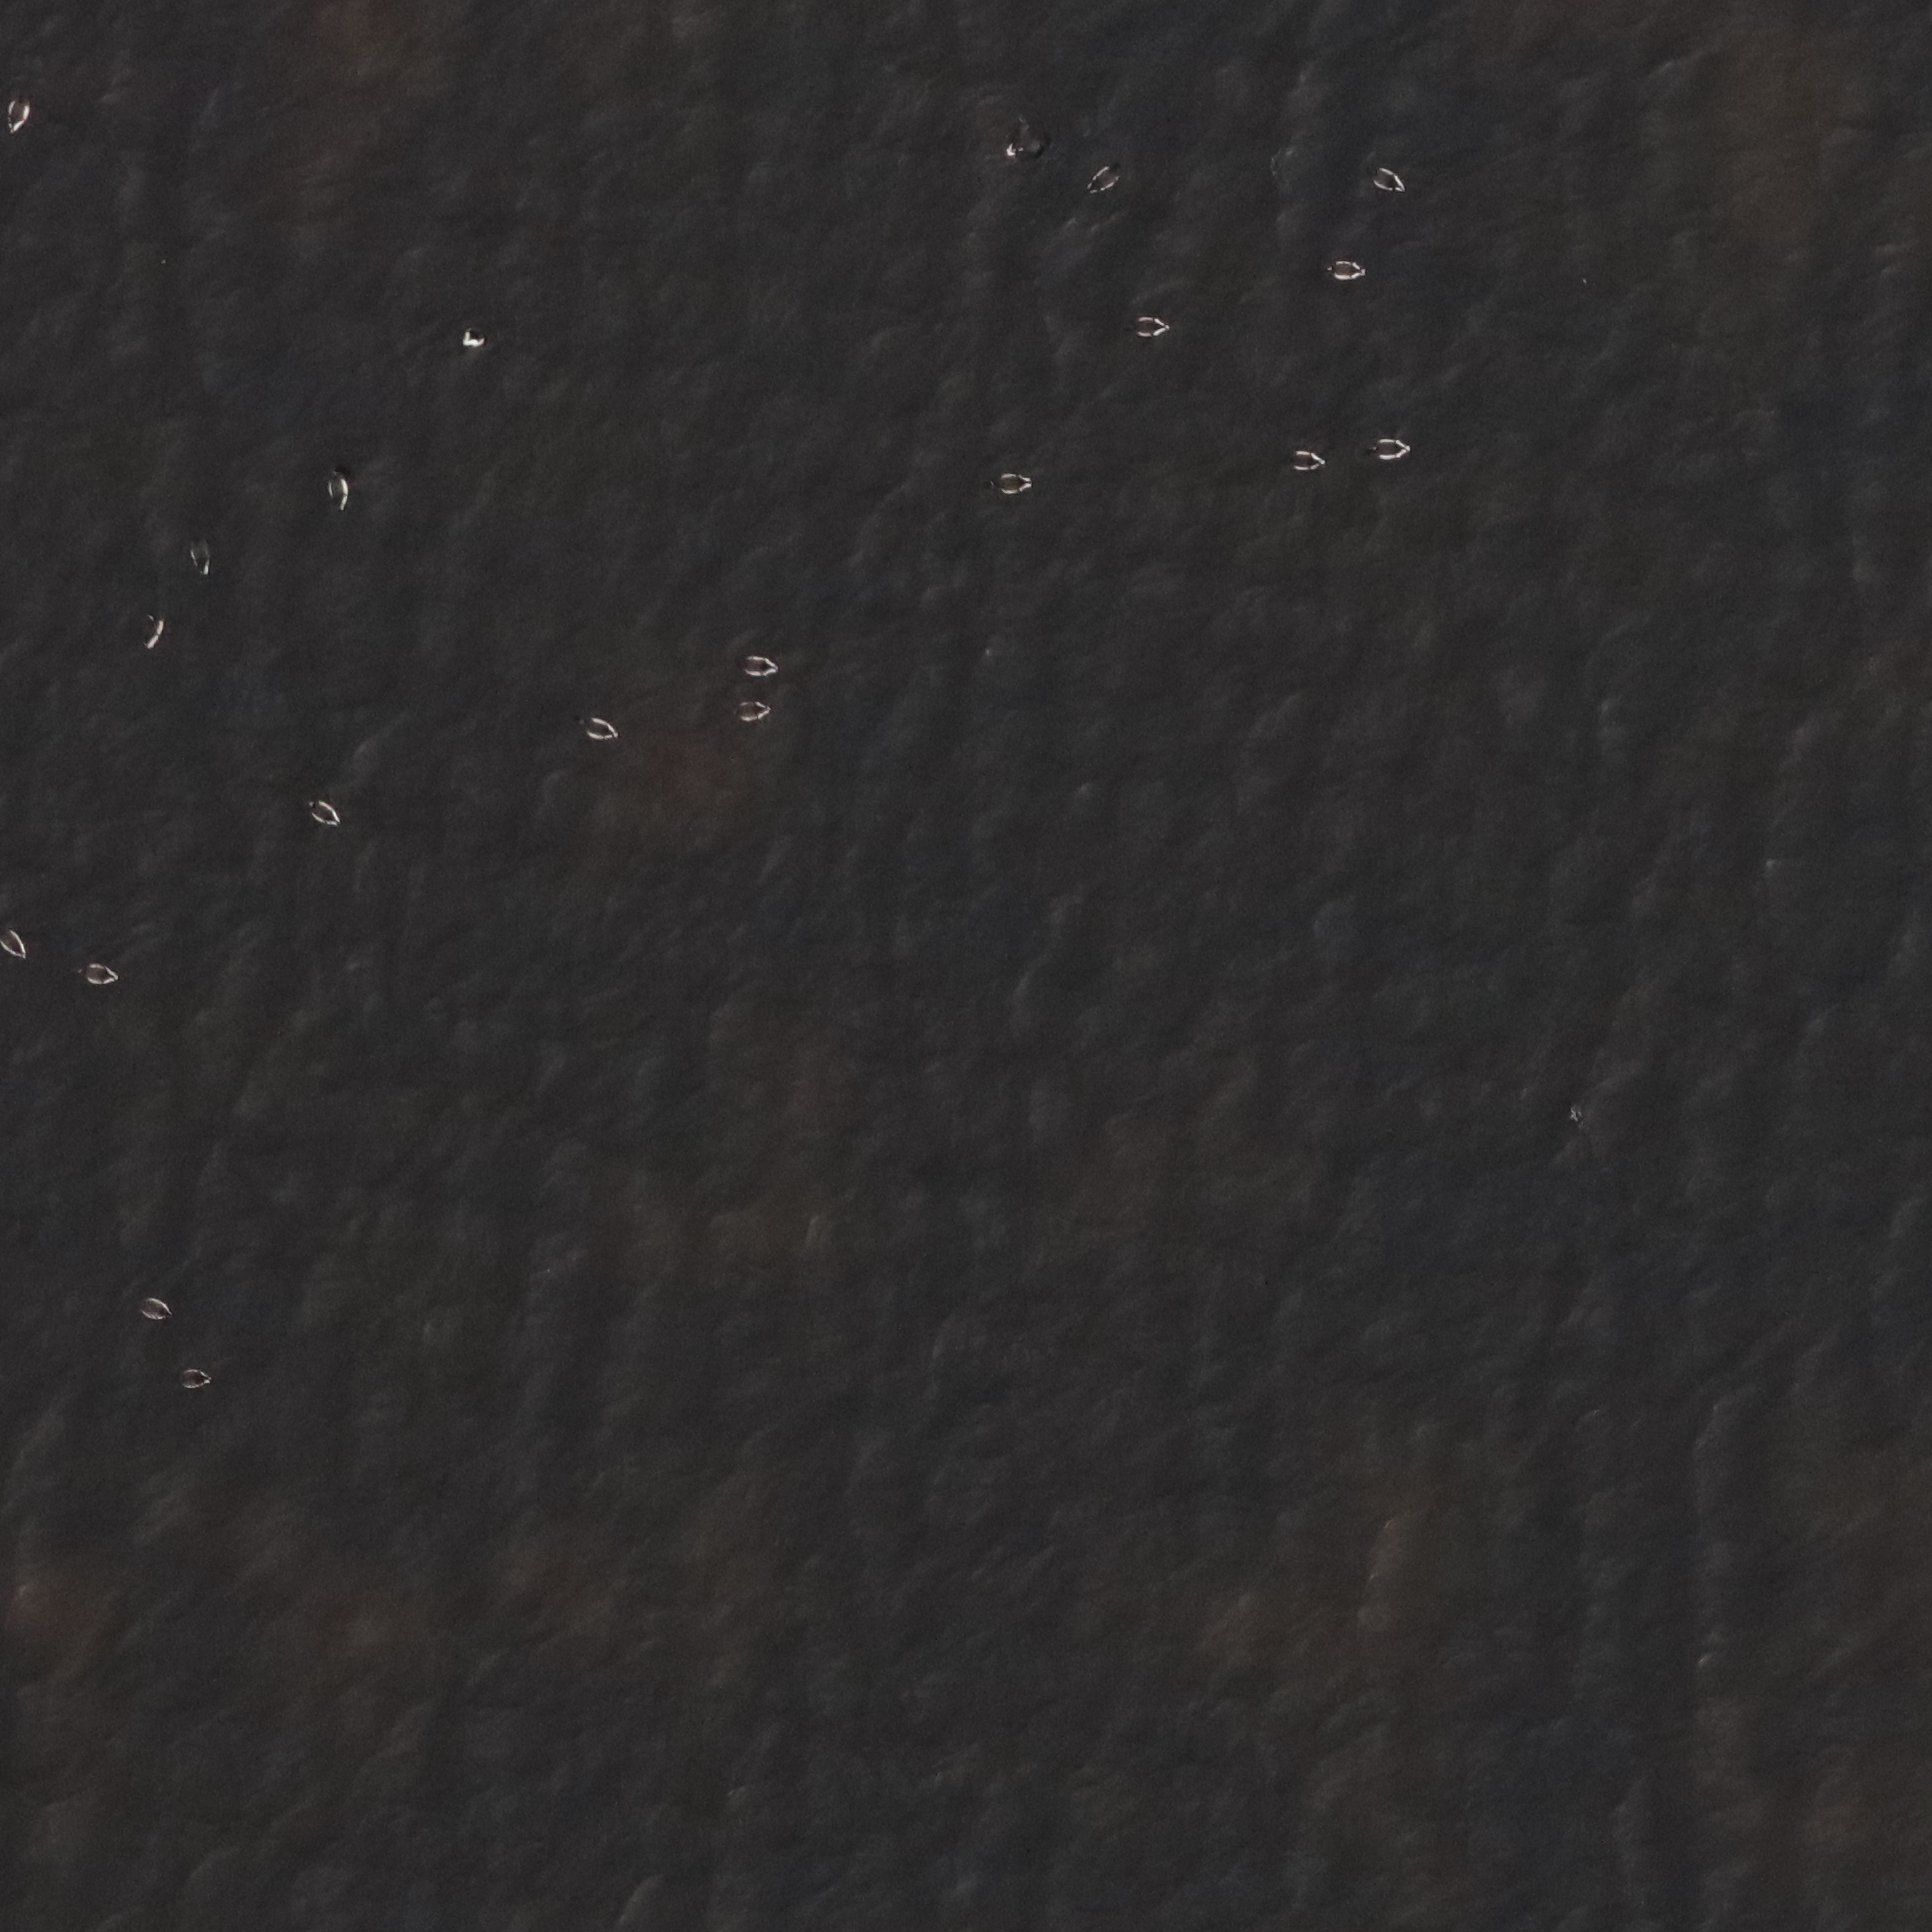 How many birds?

21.